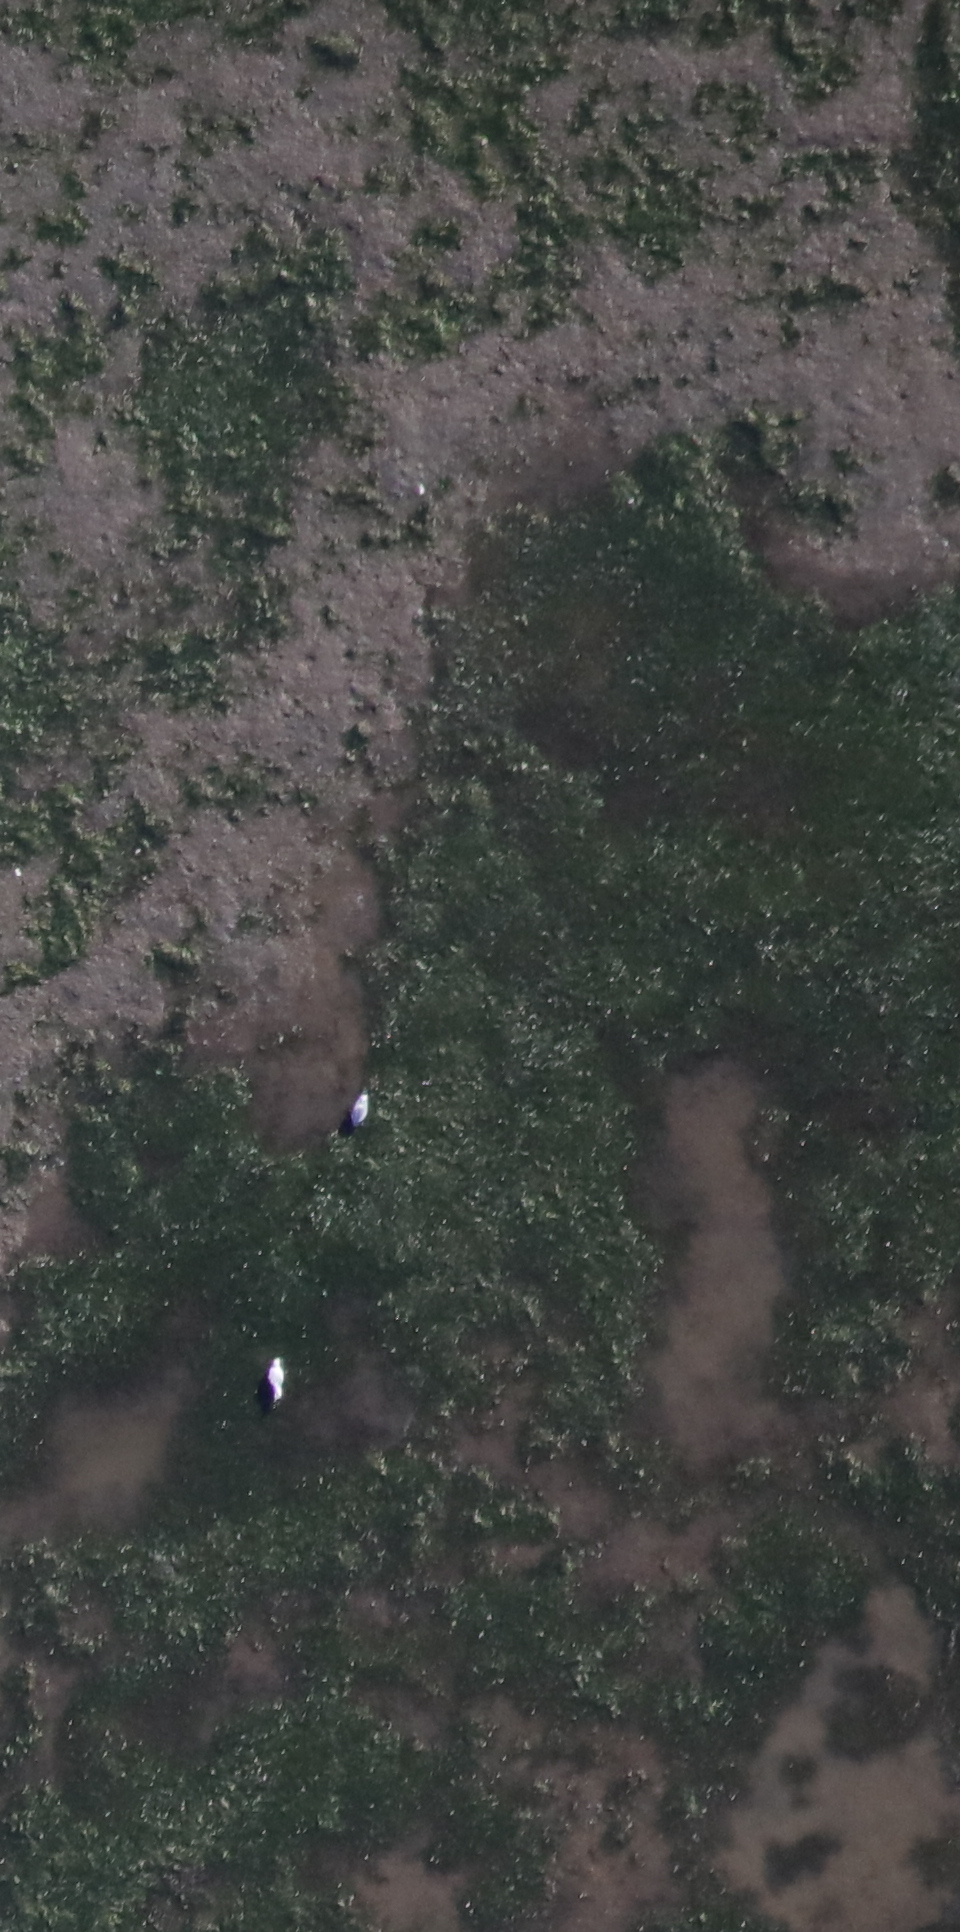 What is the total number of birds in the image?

2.